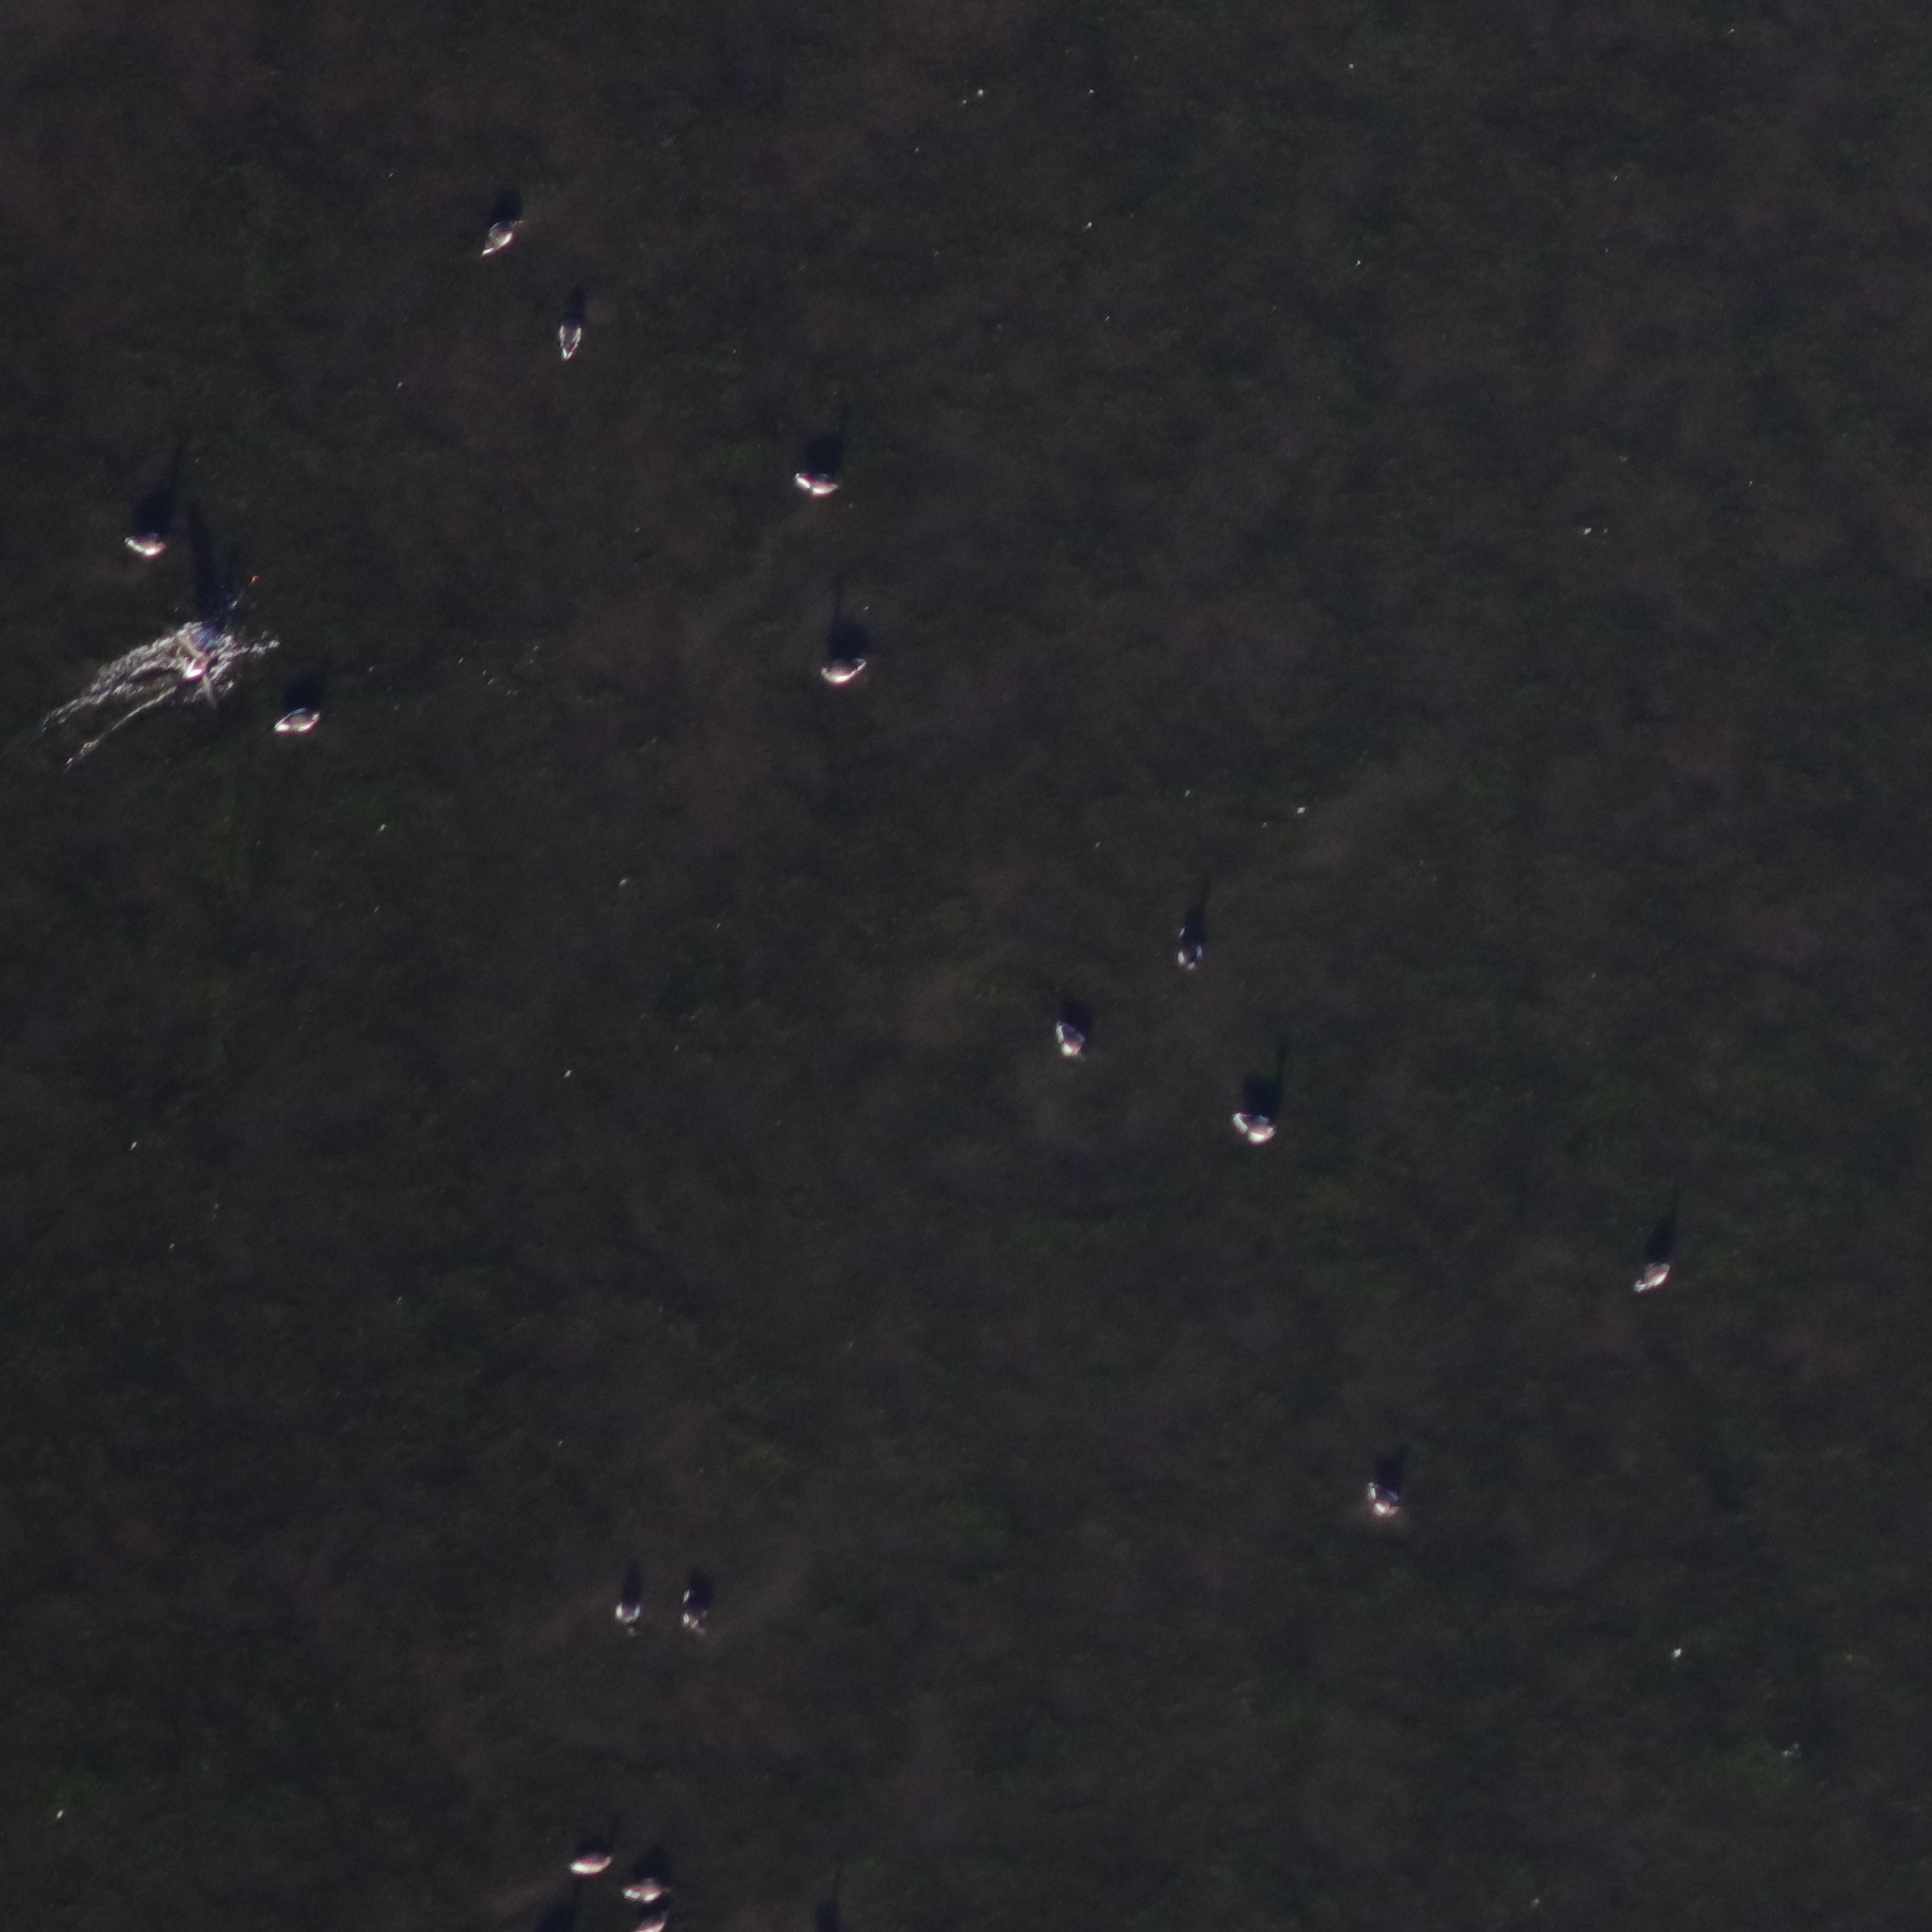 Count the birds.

17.